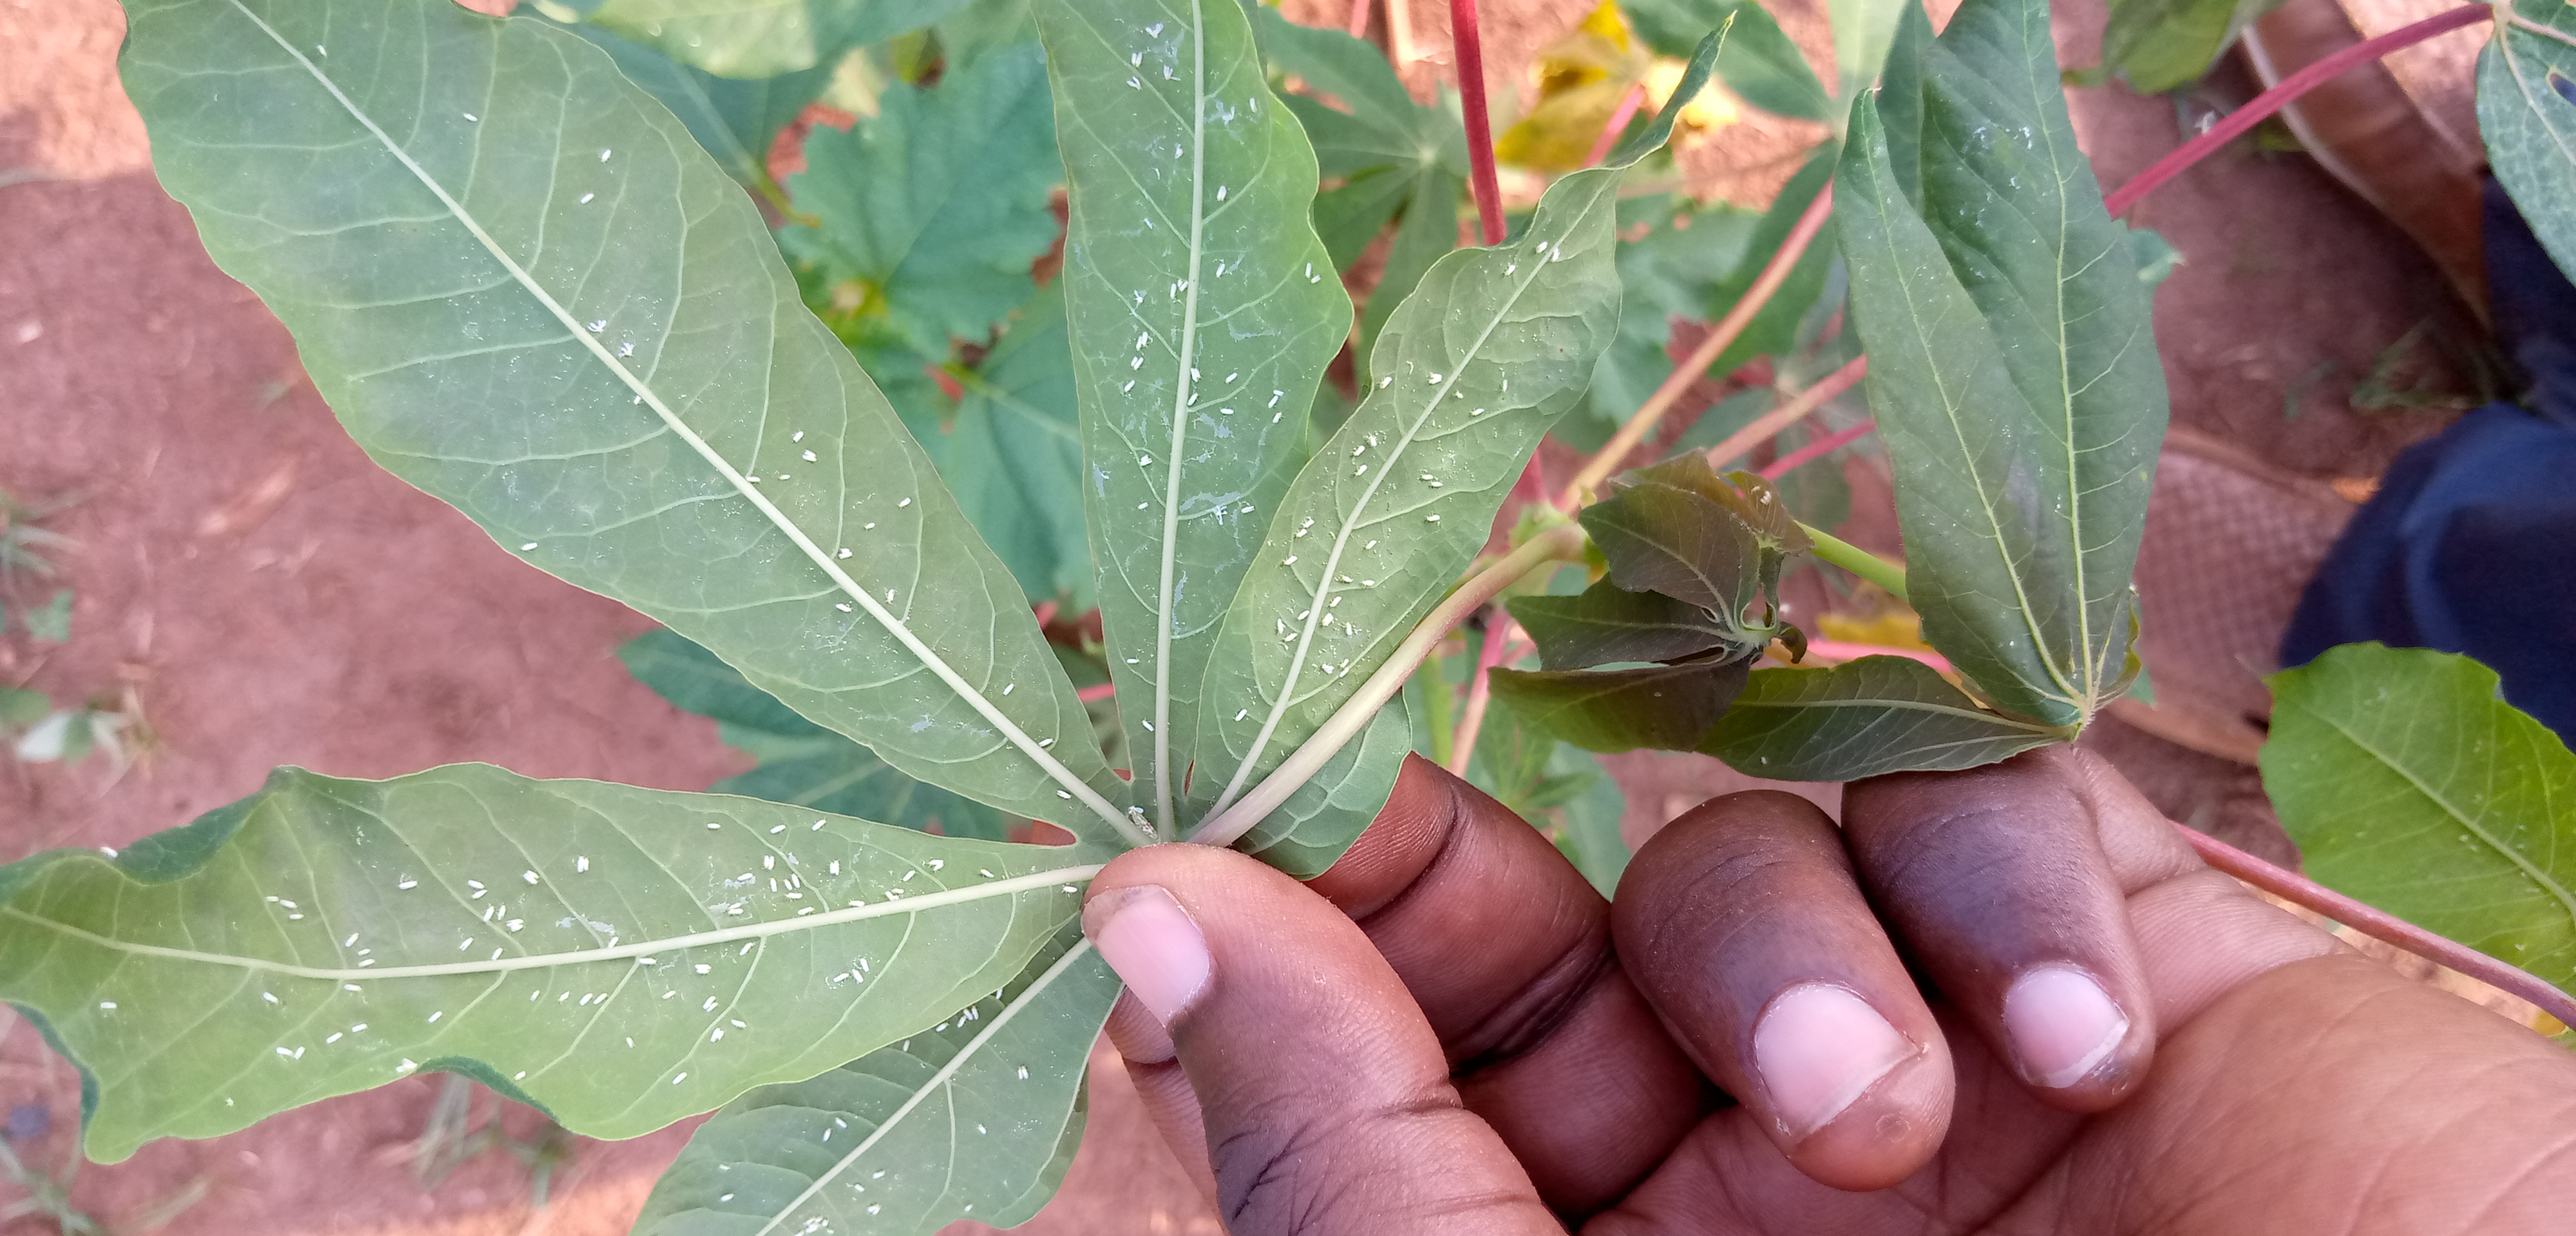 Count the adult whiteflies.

193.